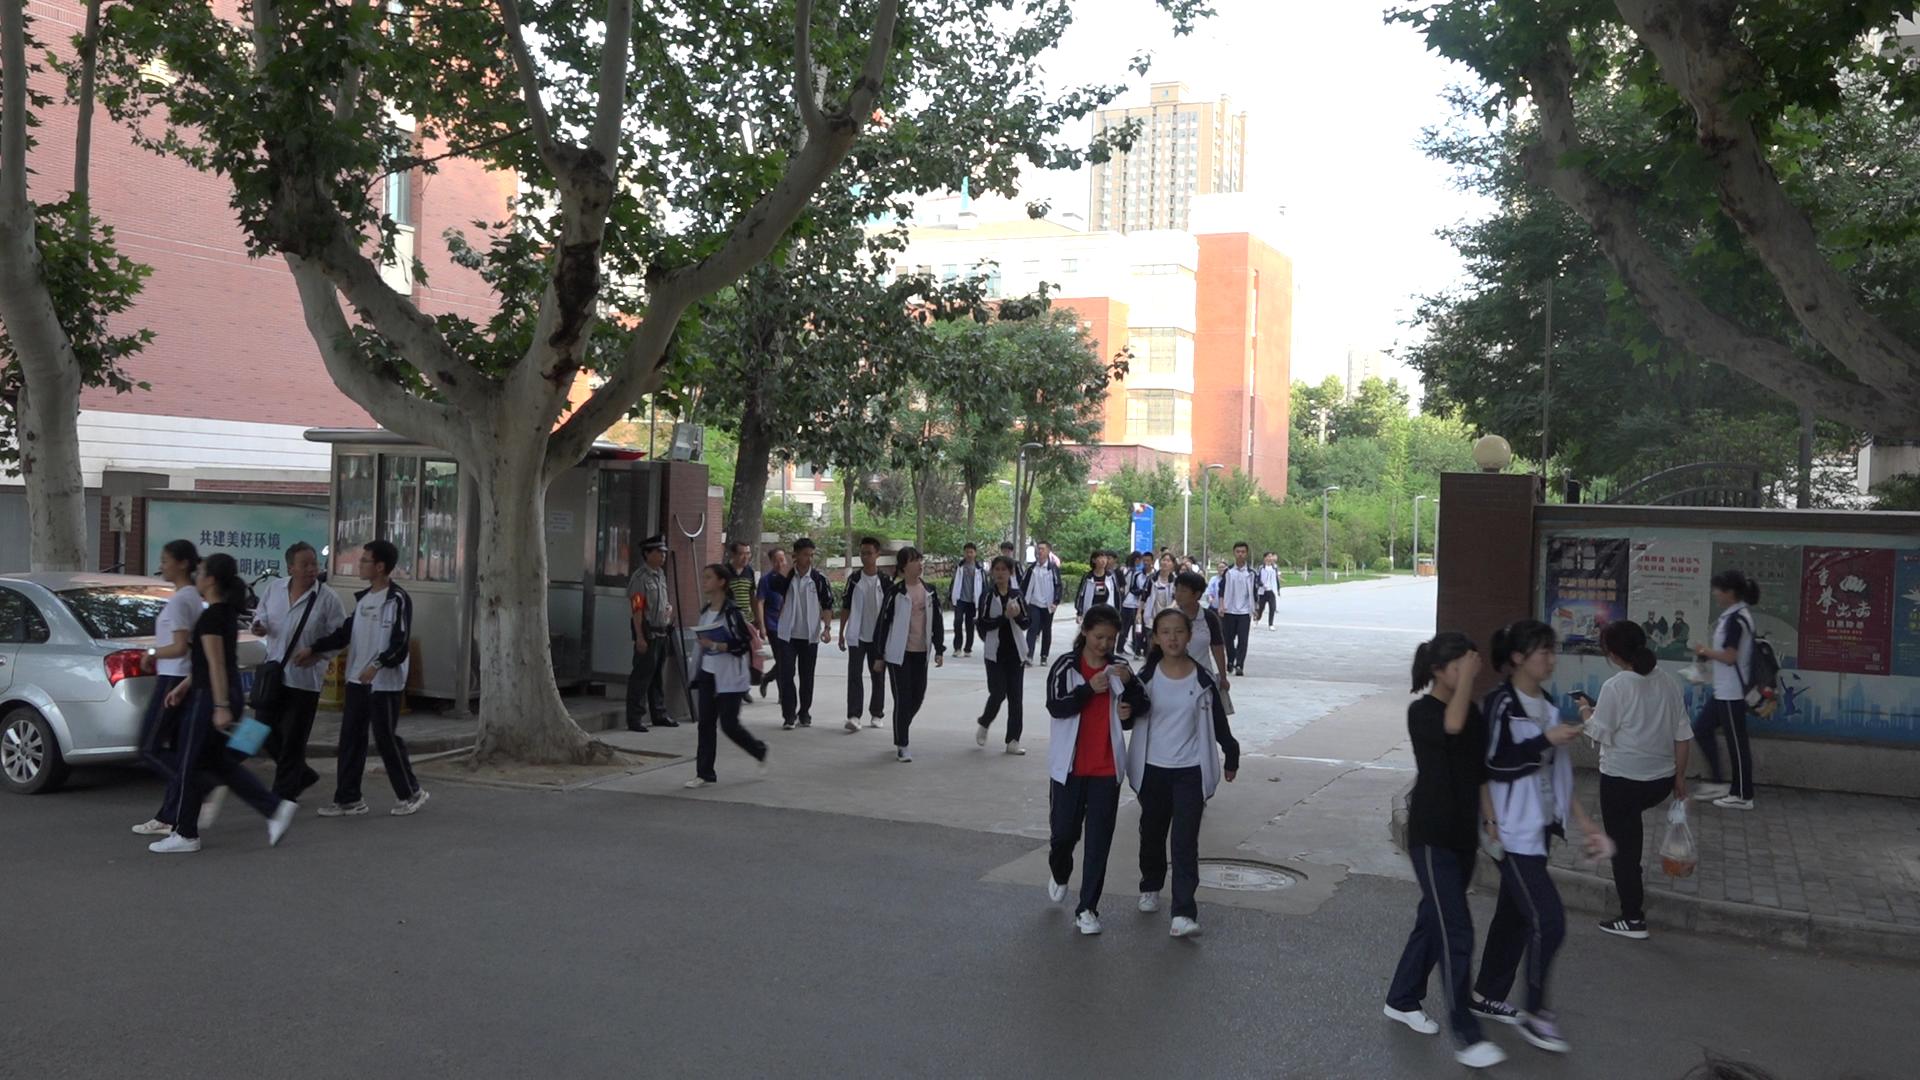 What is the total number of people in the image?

37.